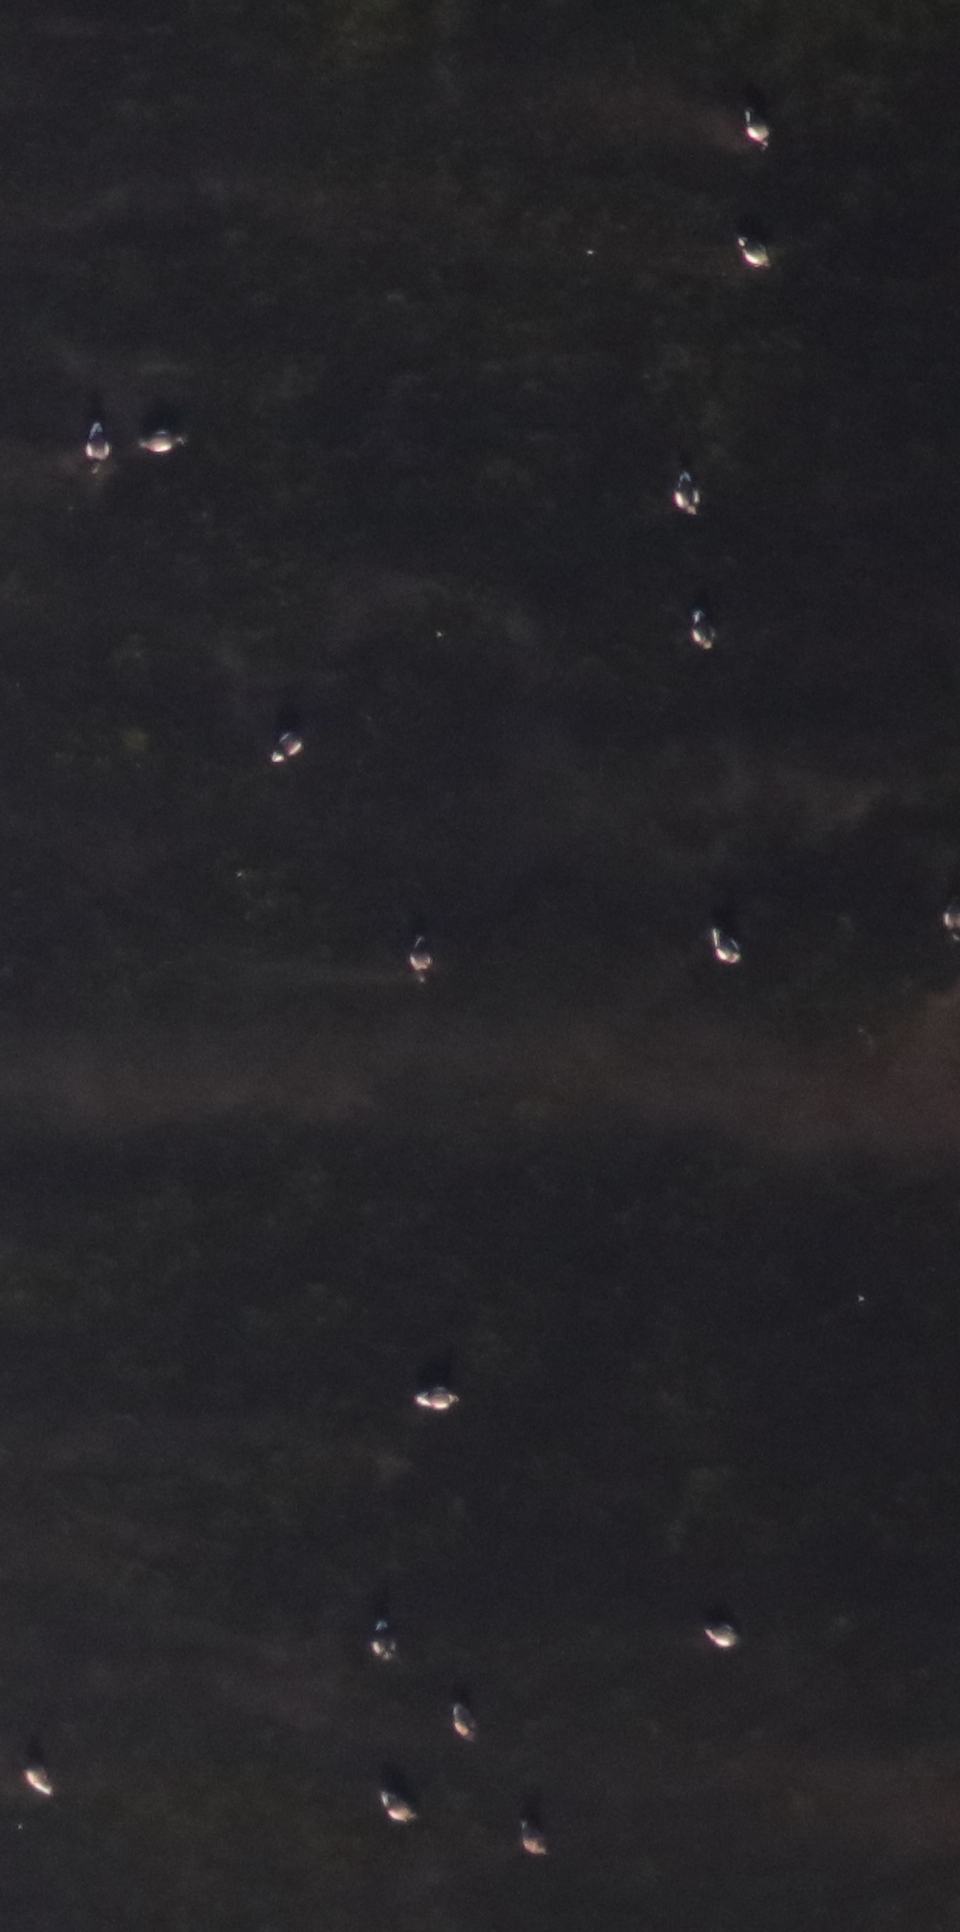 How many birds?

16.